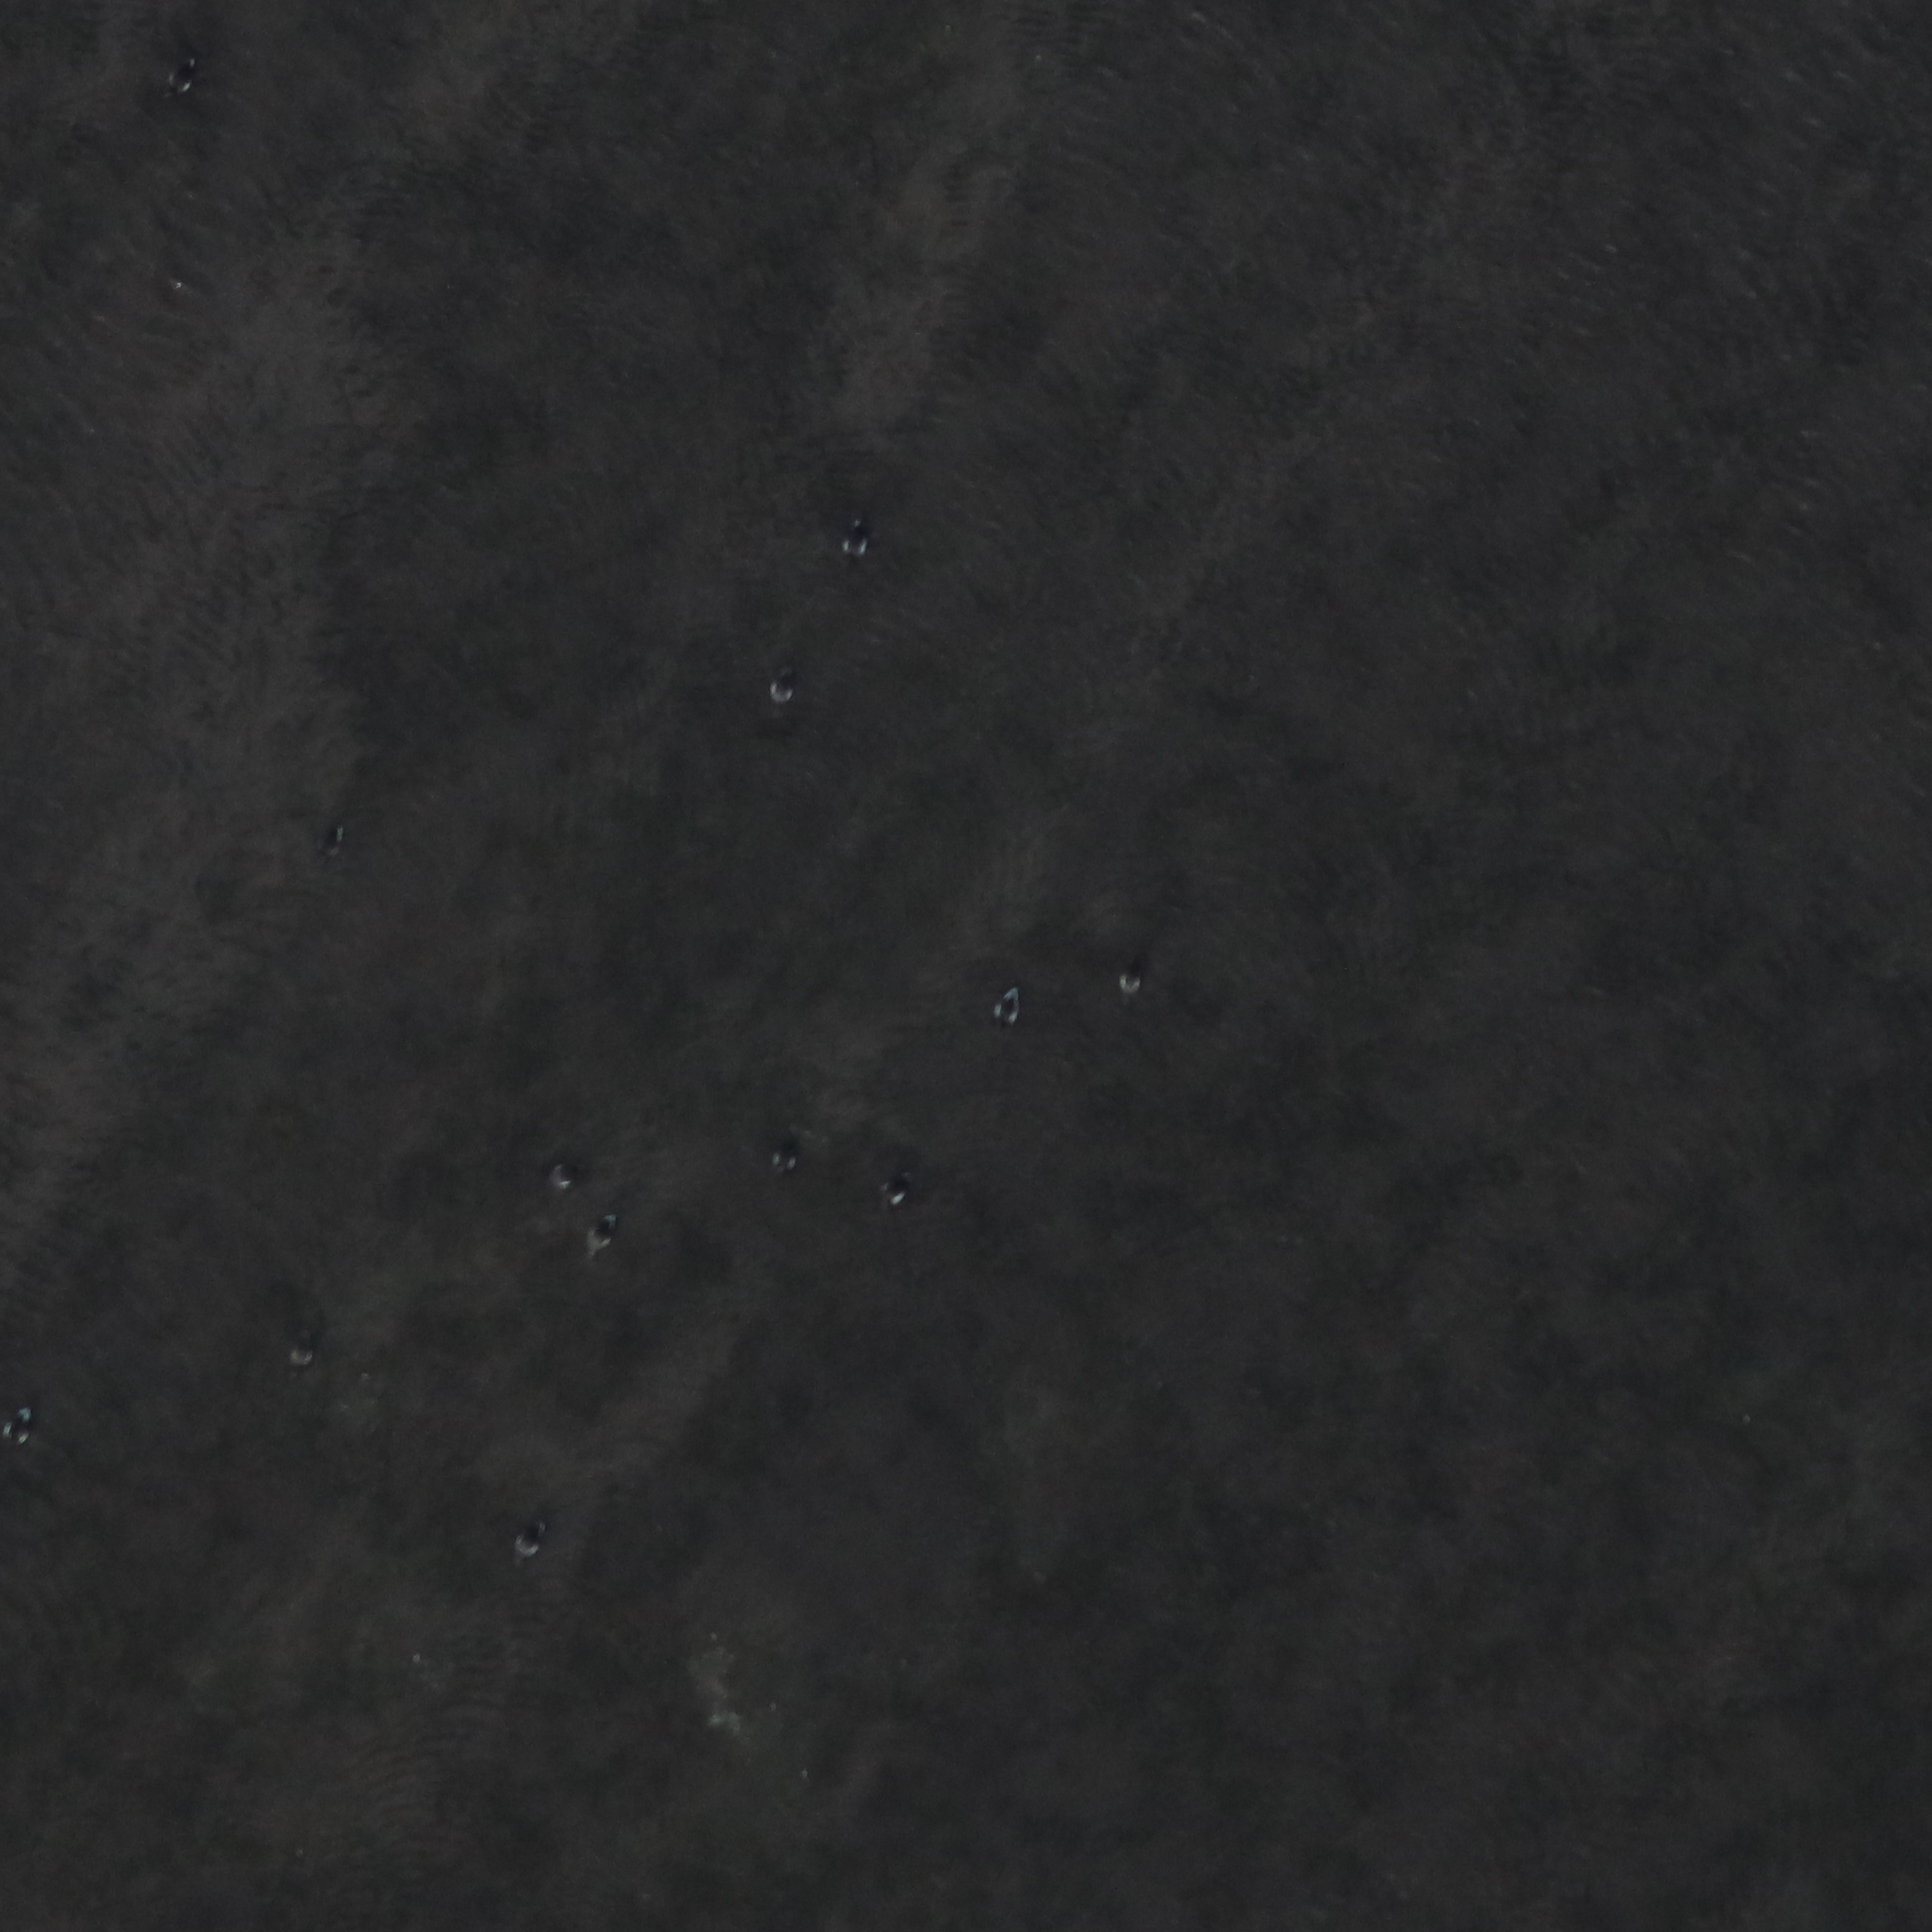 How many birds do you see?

13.